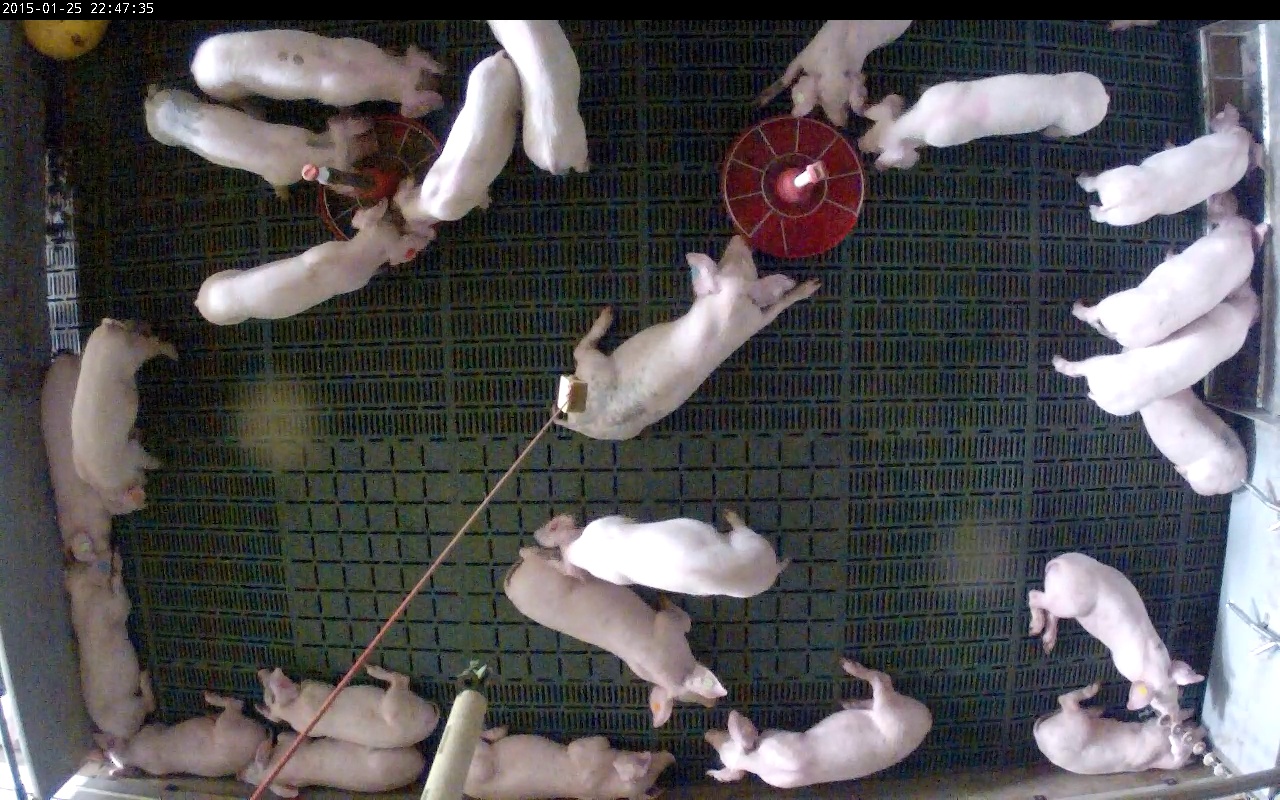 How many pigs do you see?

24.